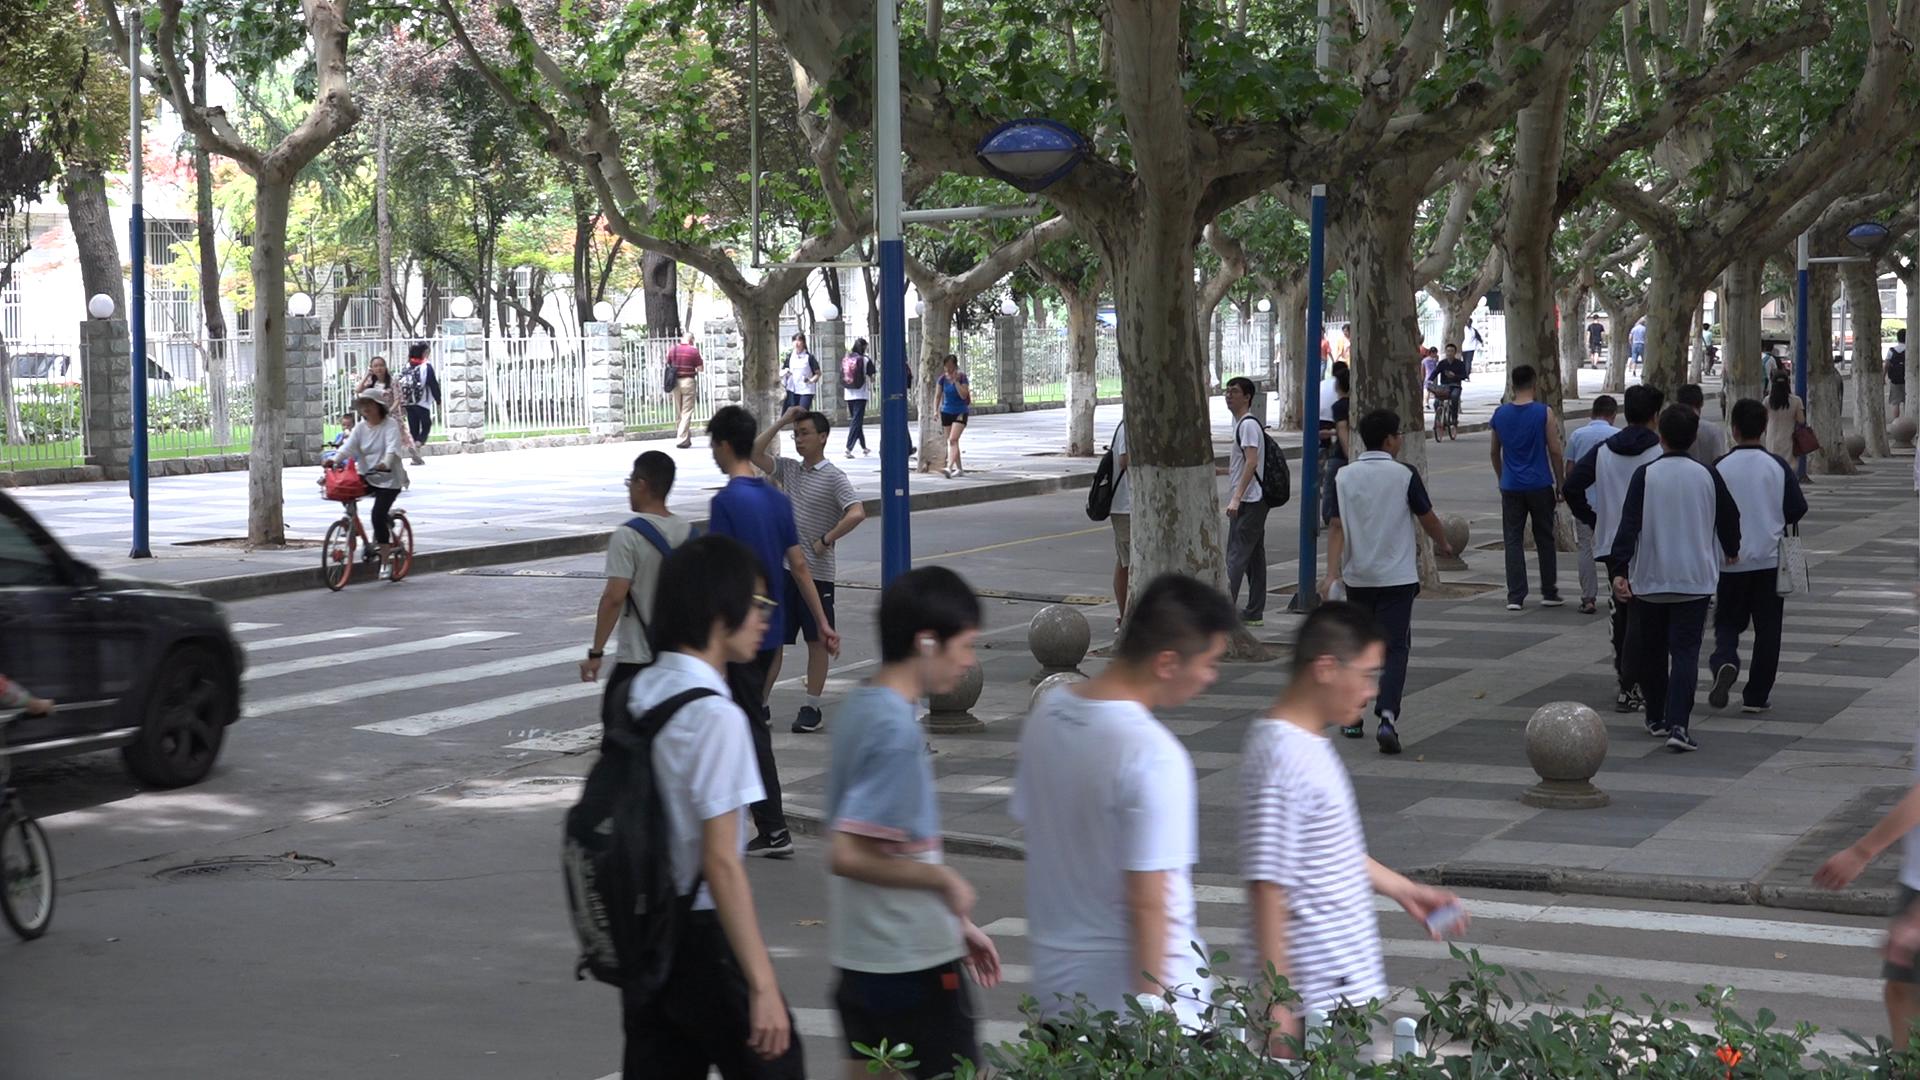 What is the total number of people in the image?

37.